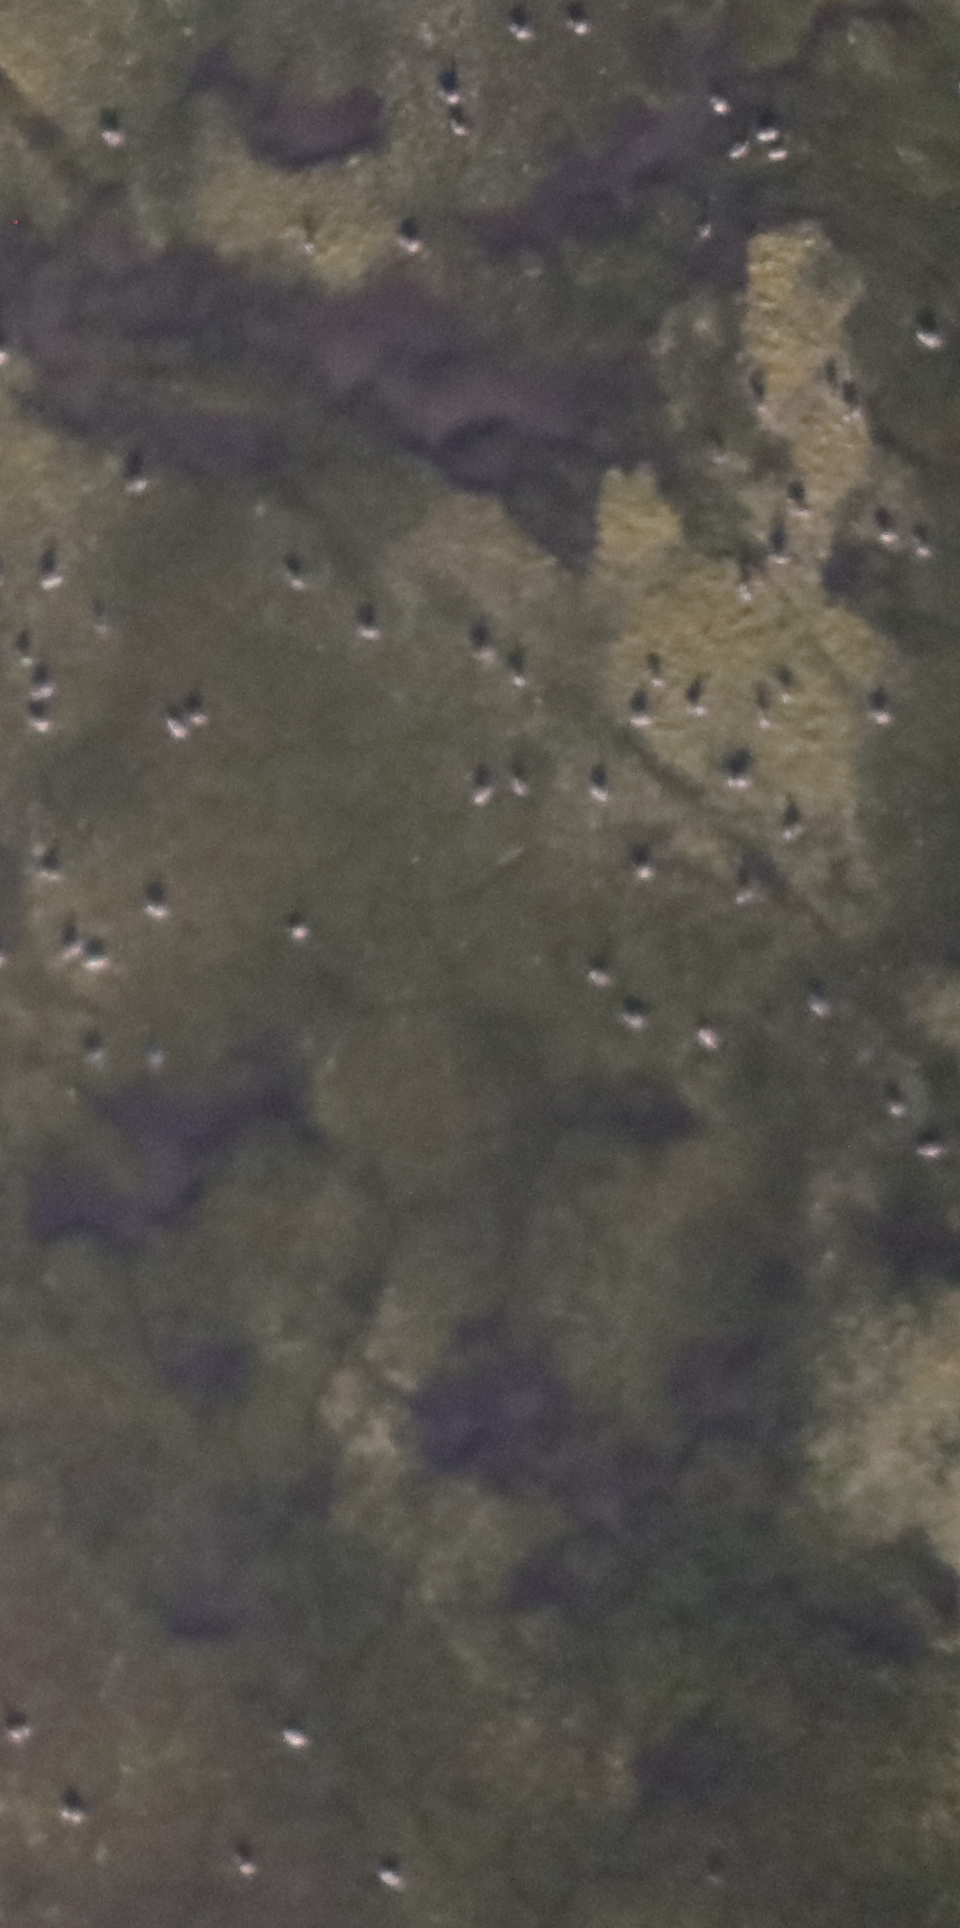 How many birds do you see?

63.